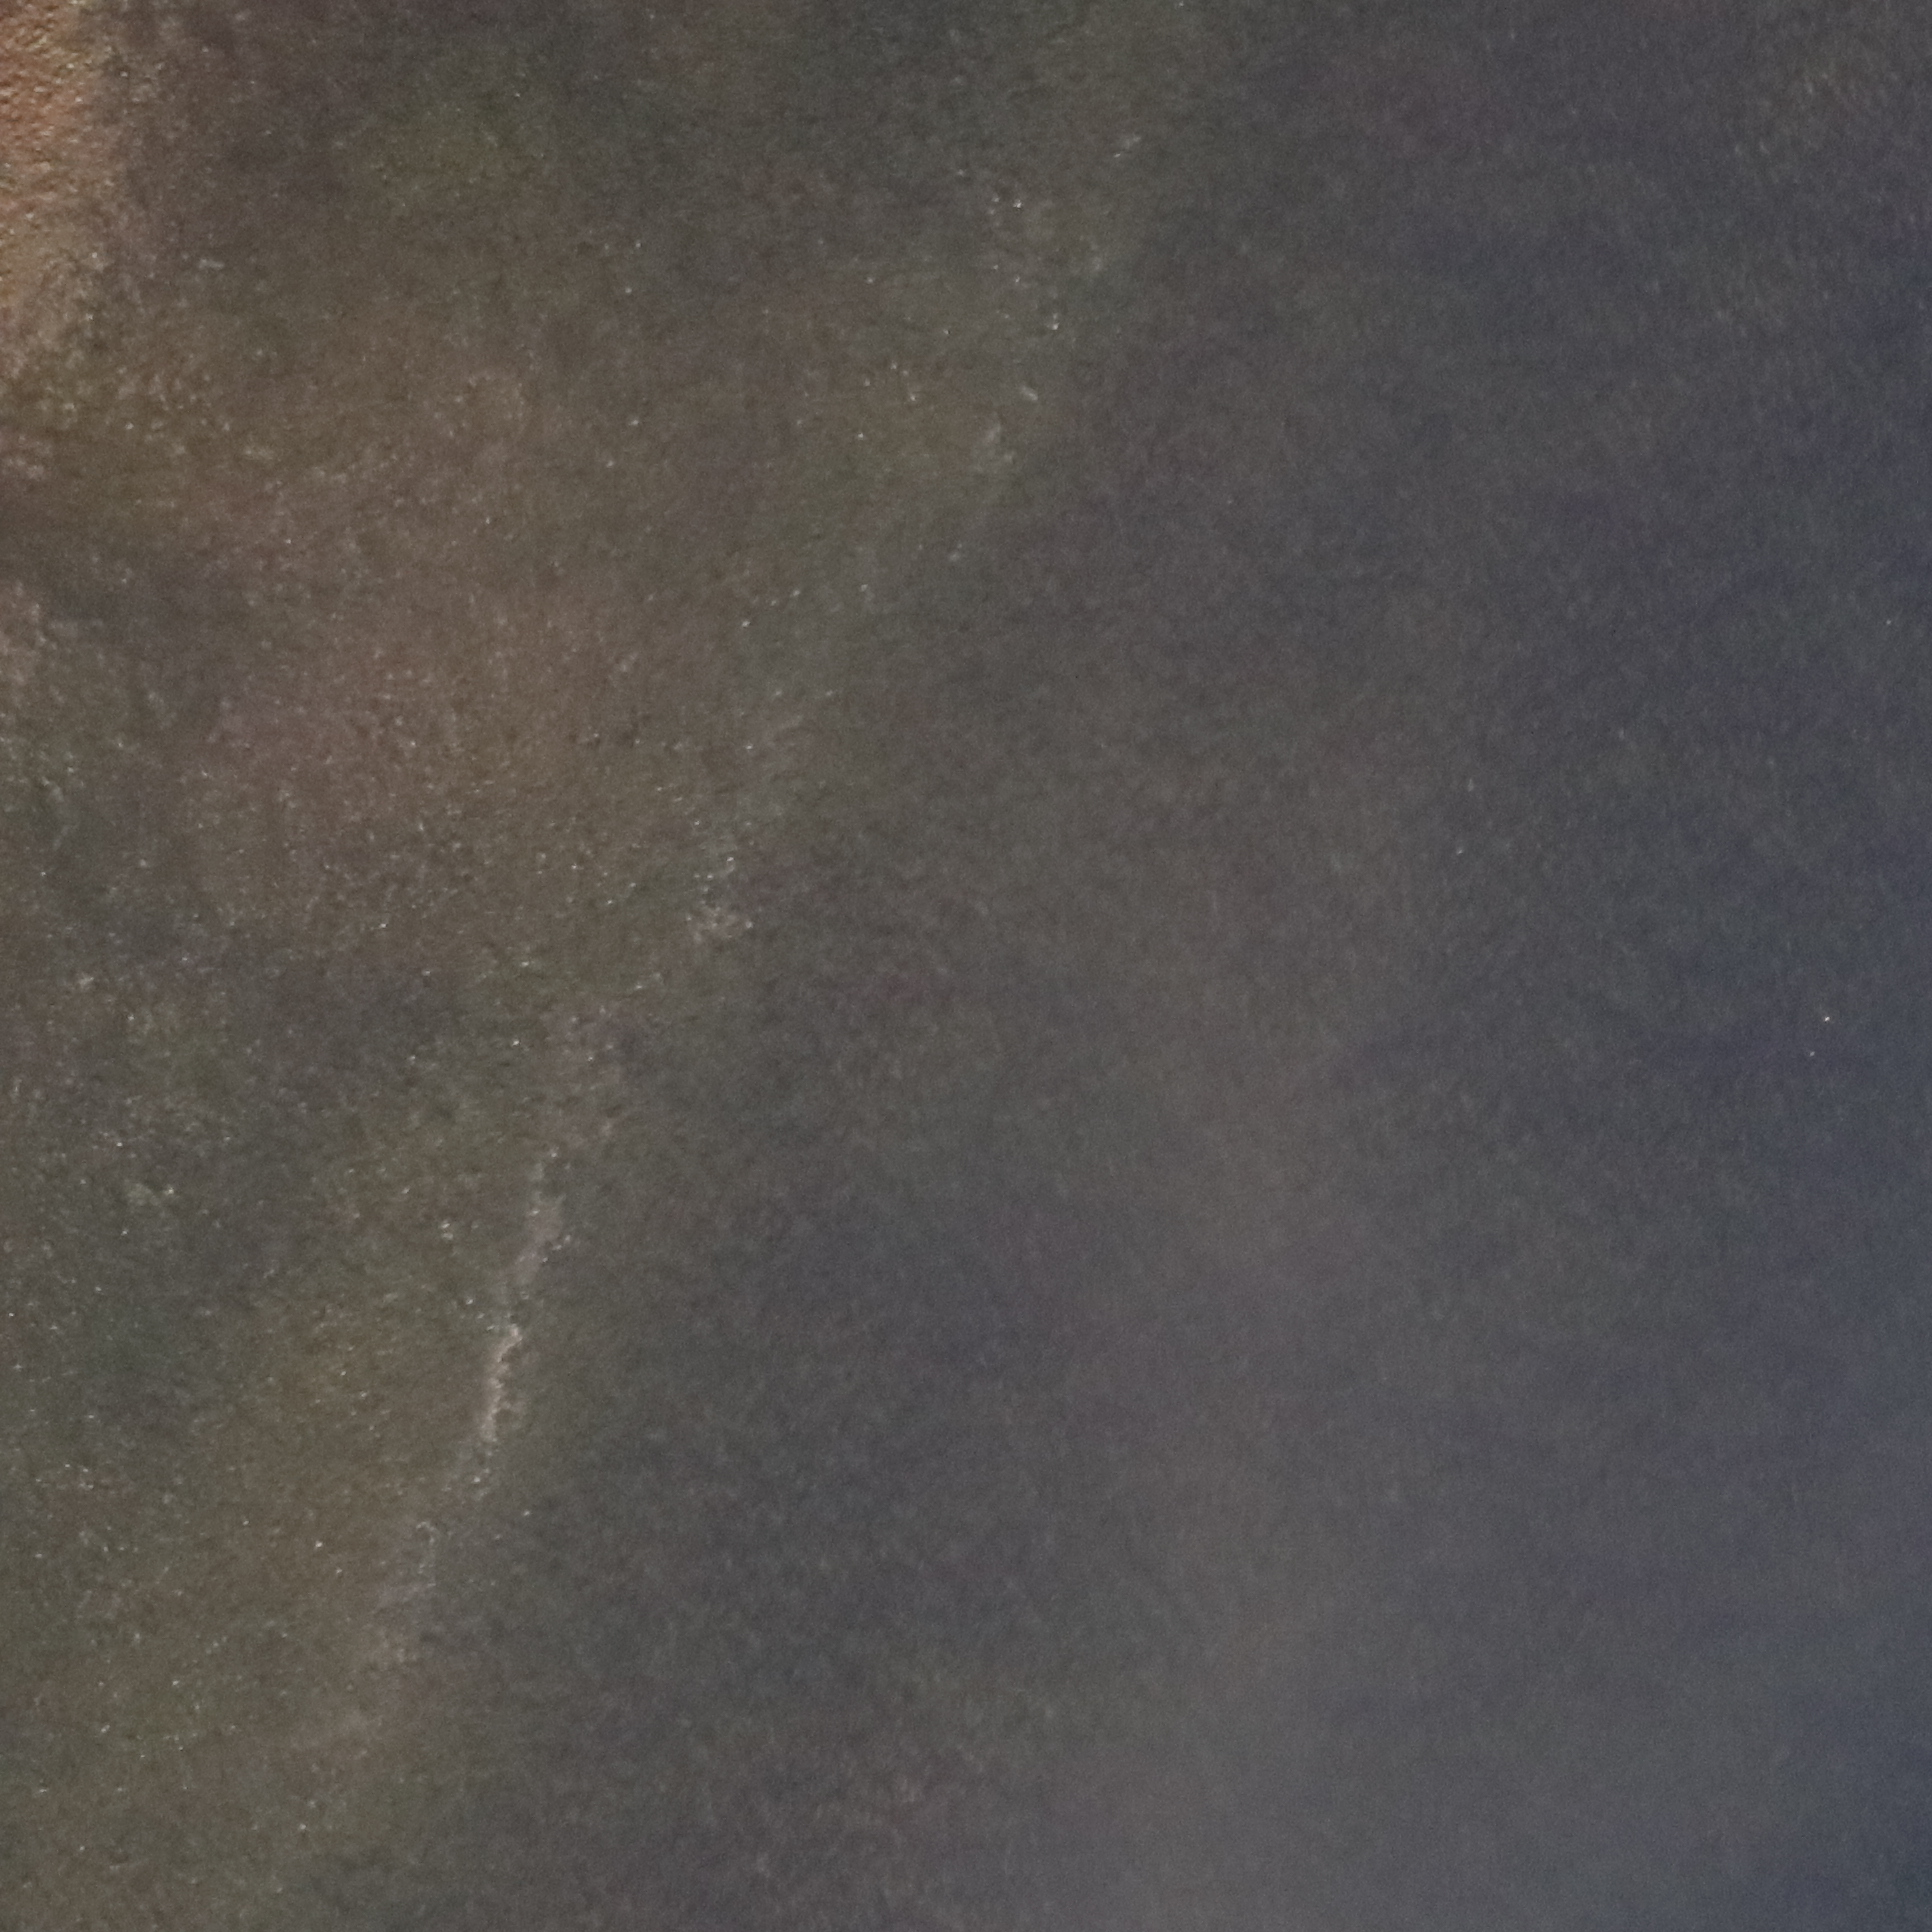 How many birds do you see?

0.